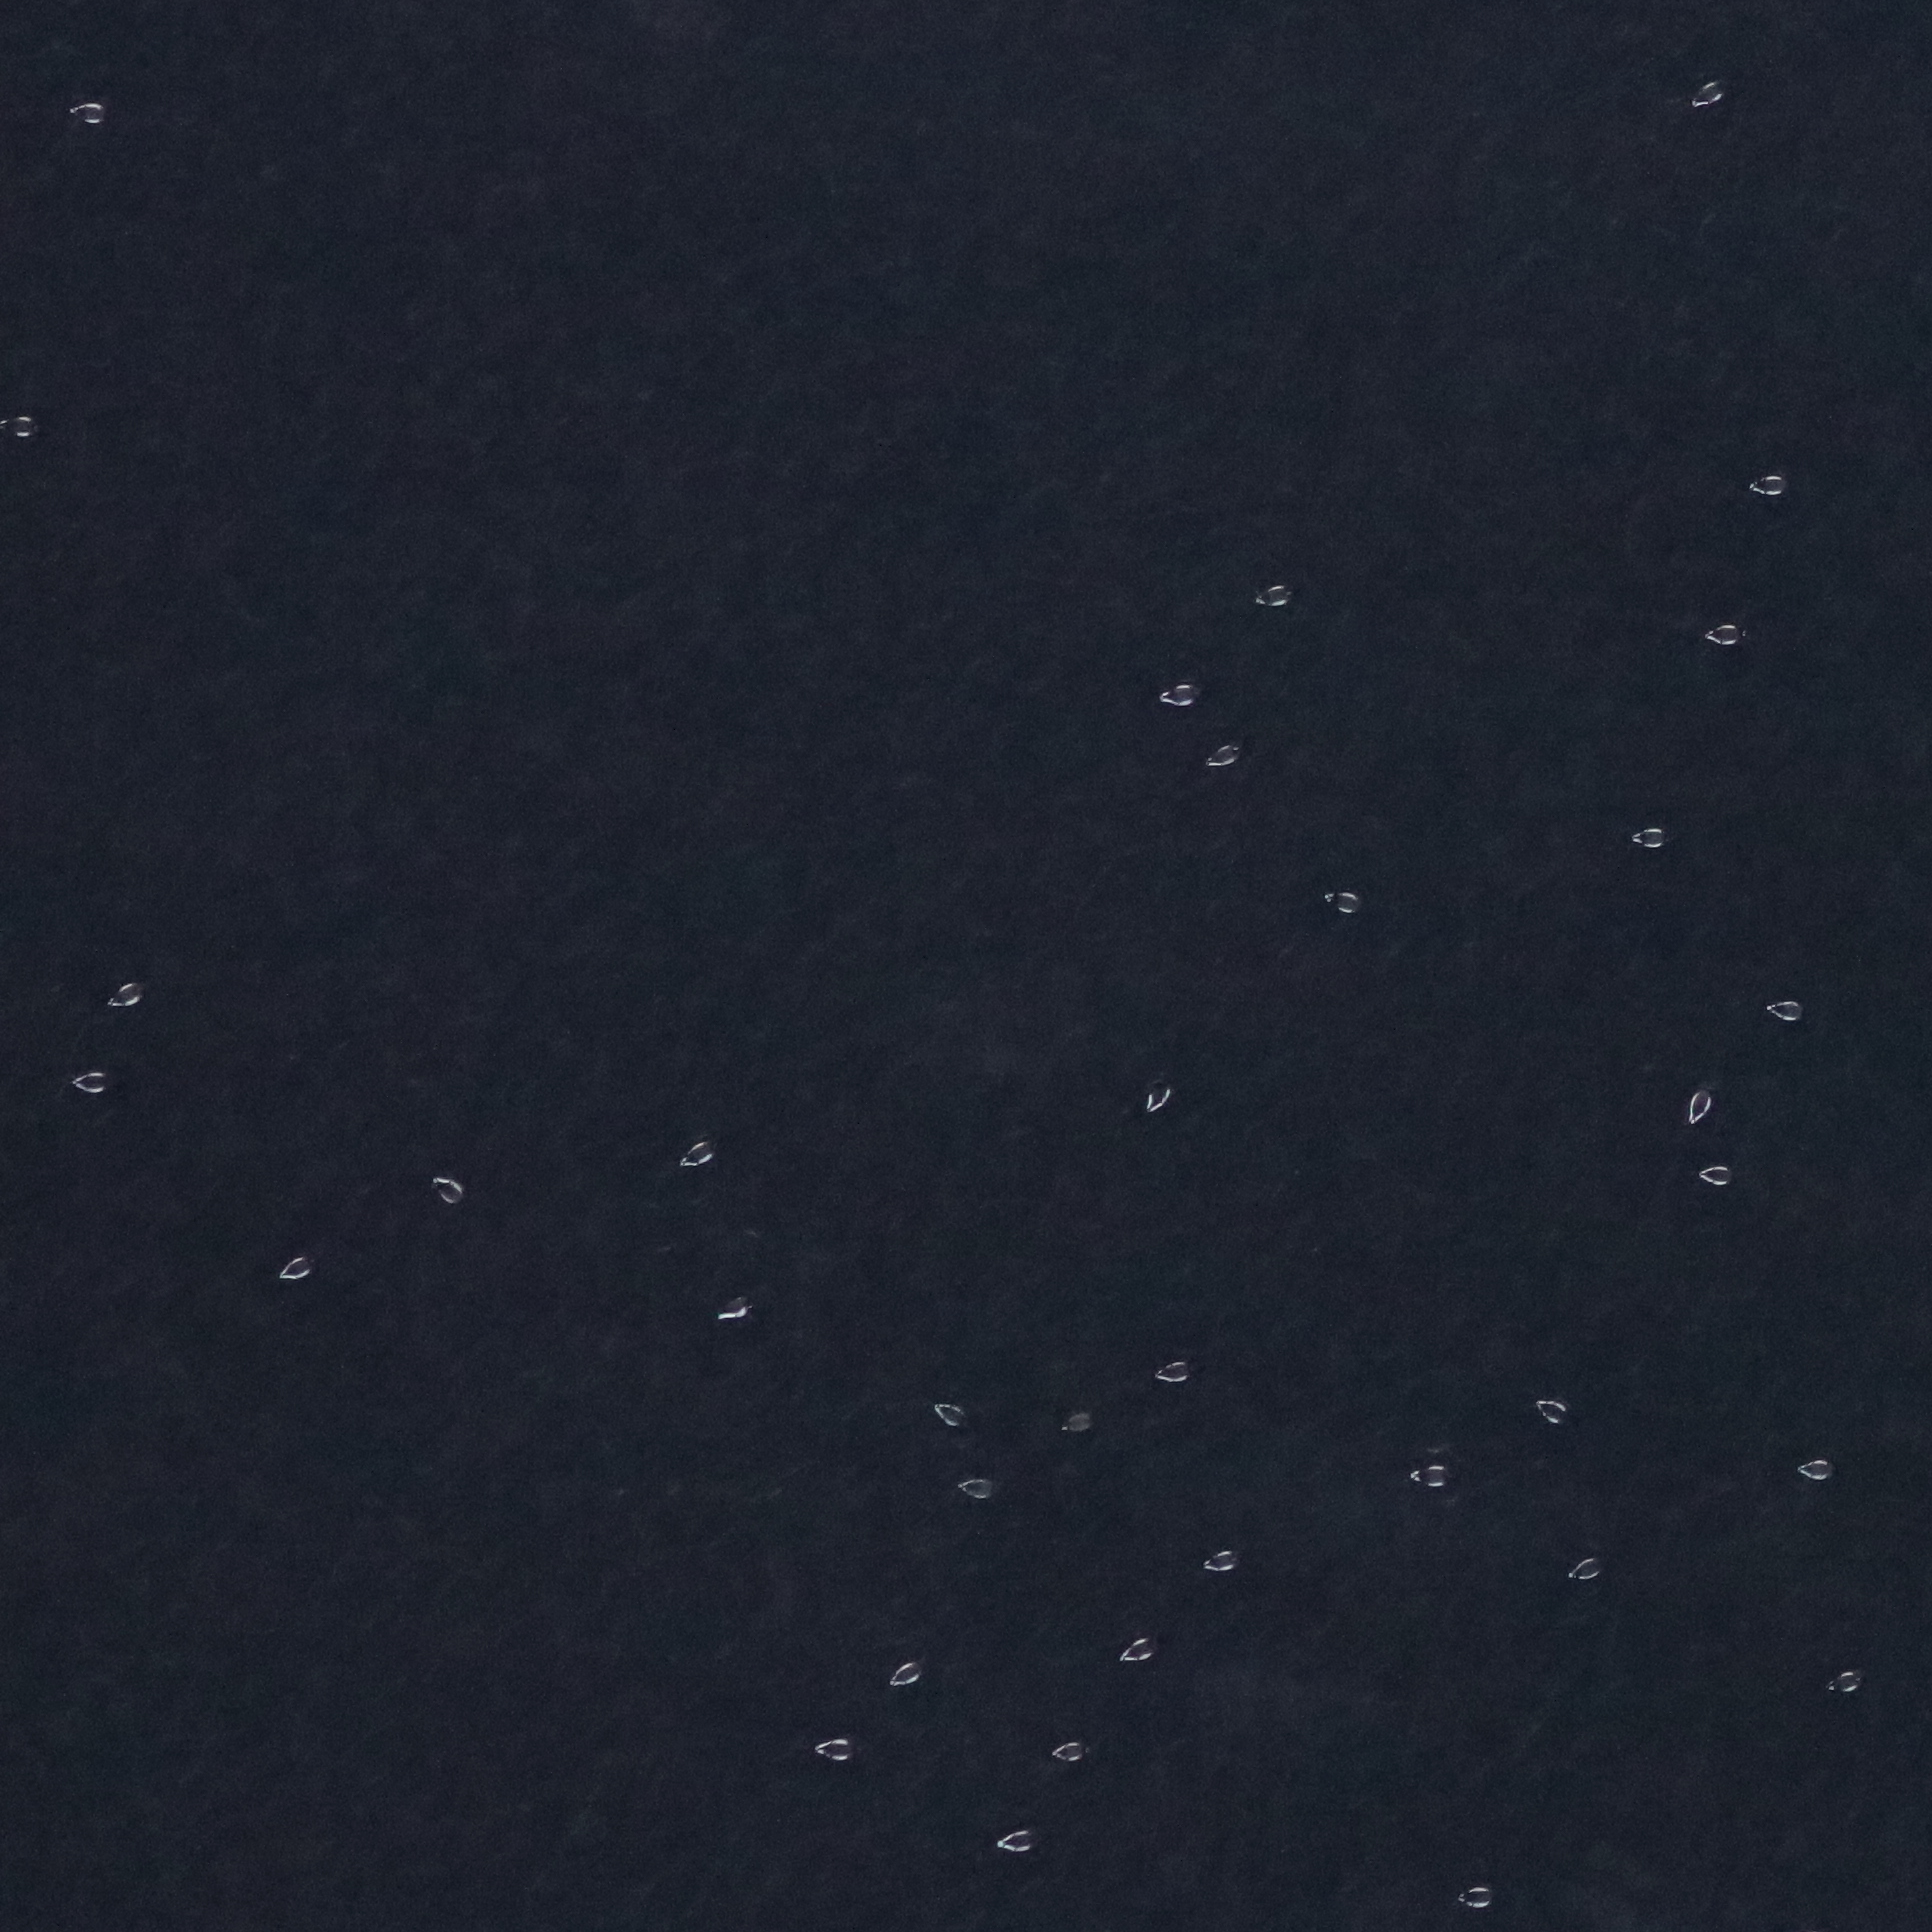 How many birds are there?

36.